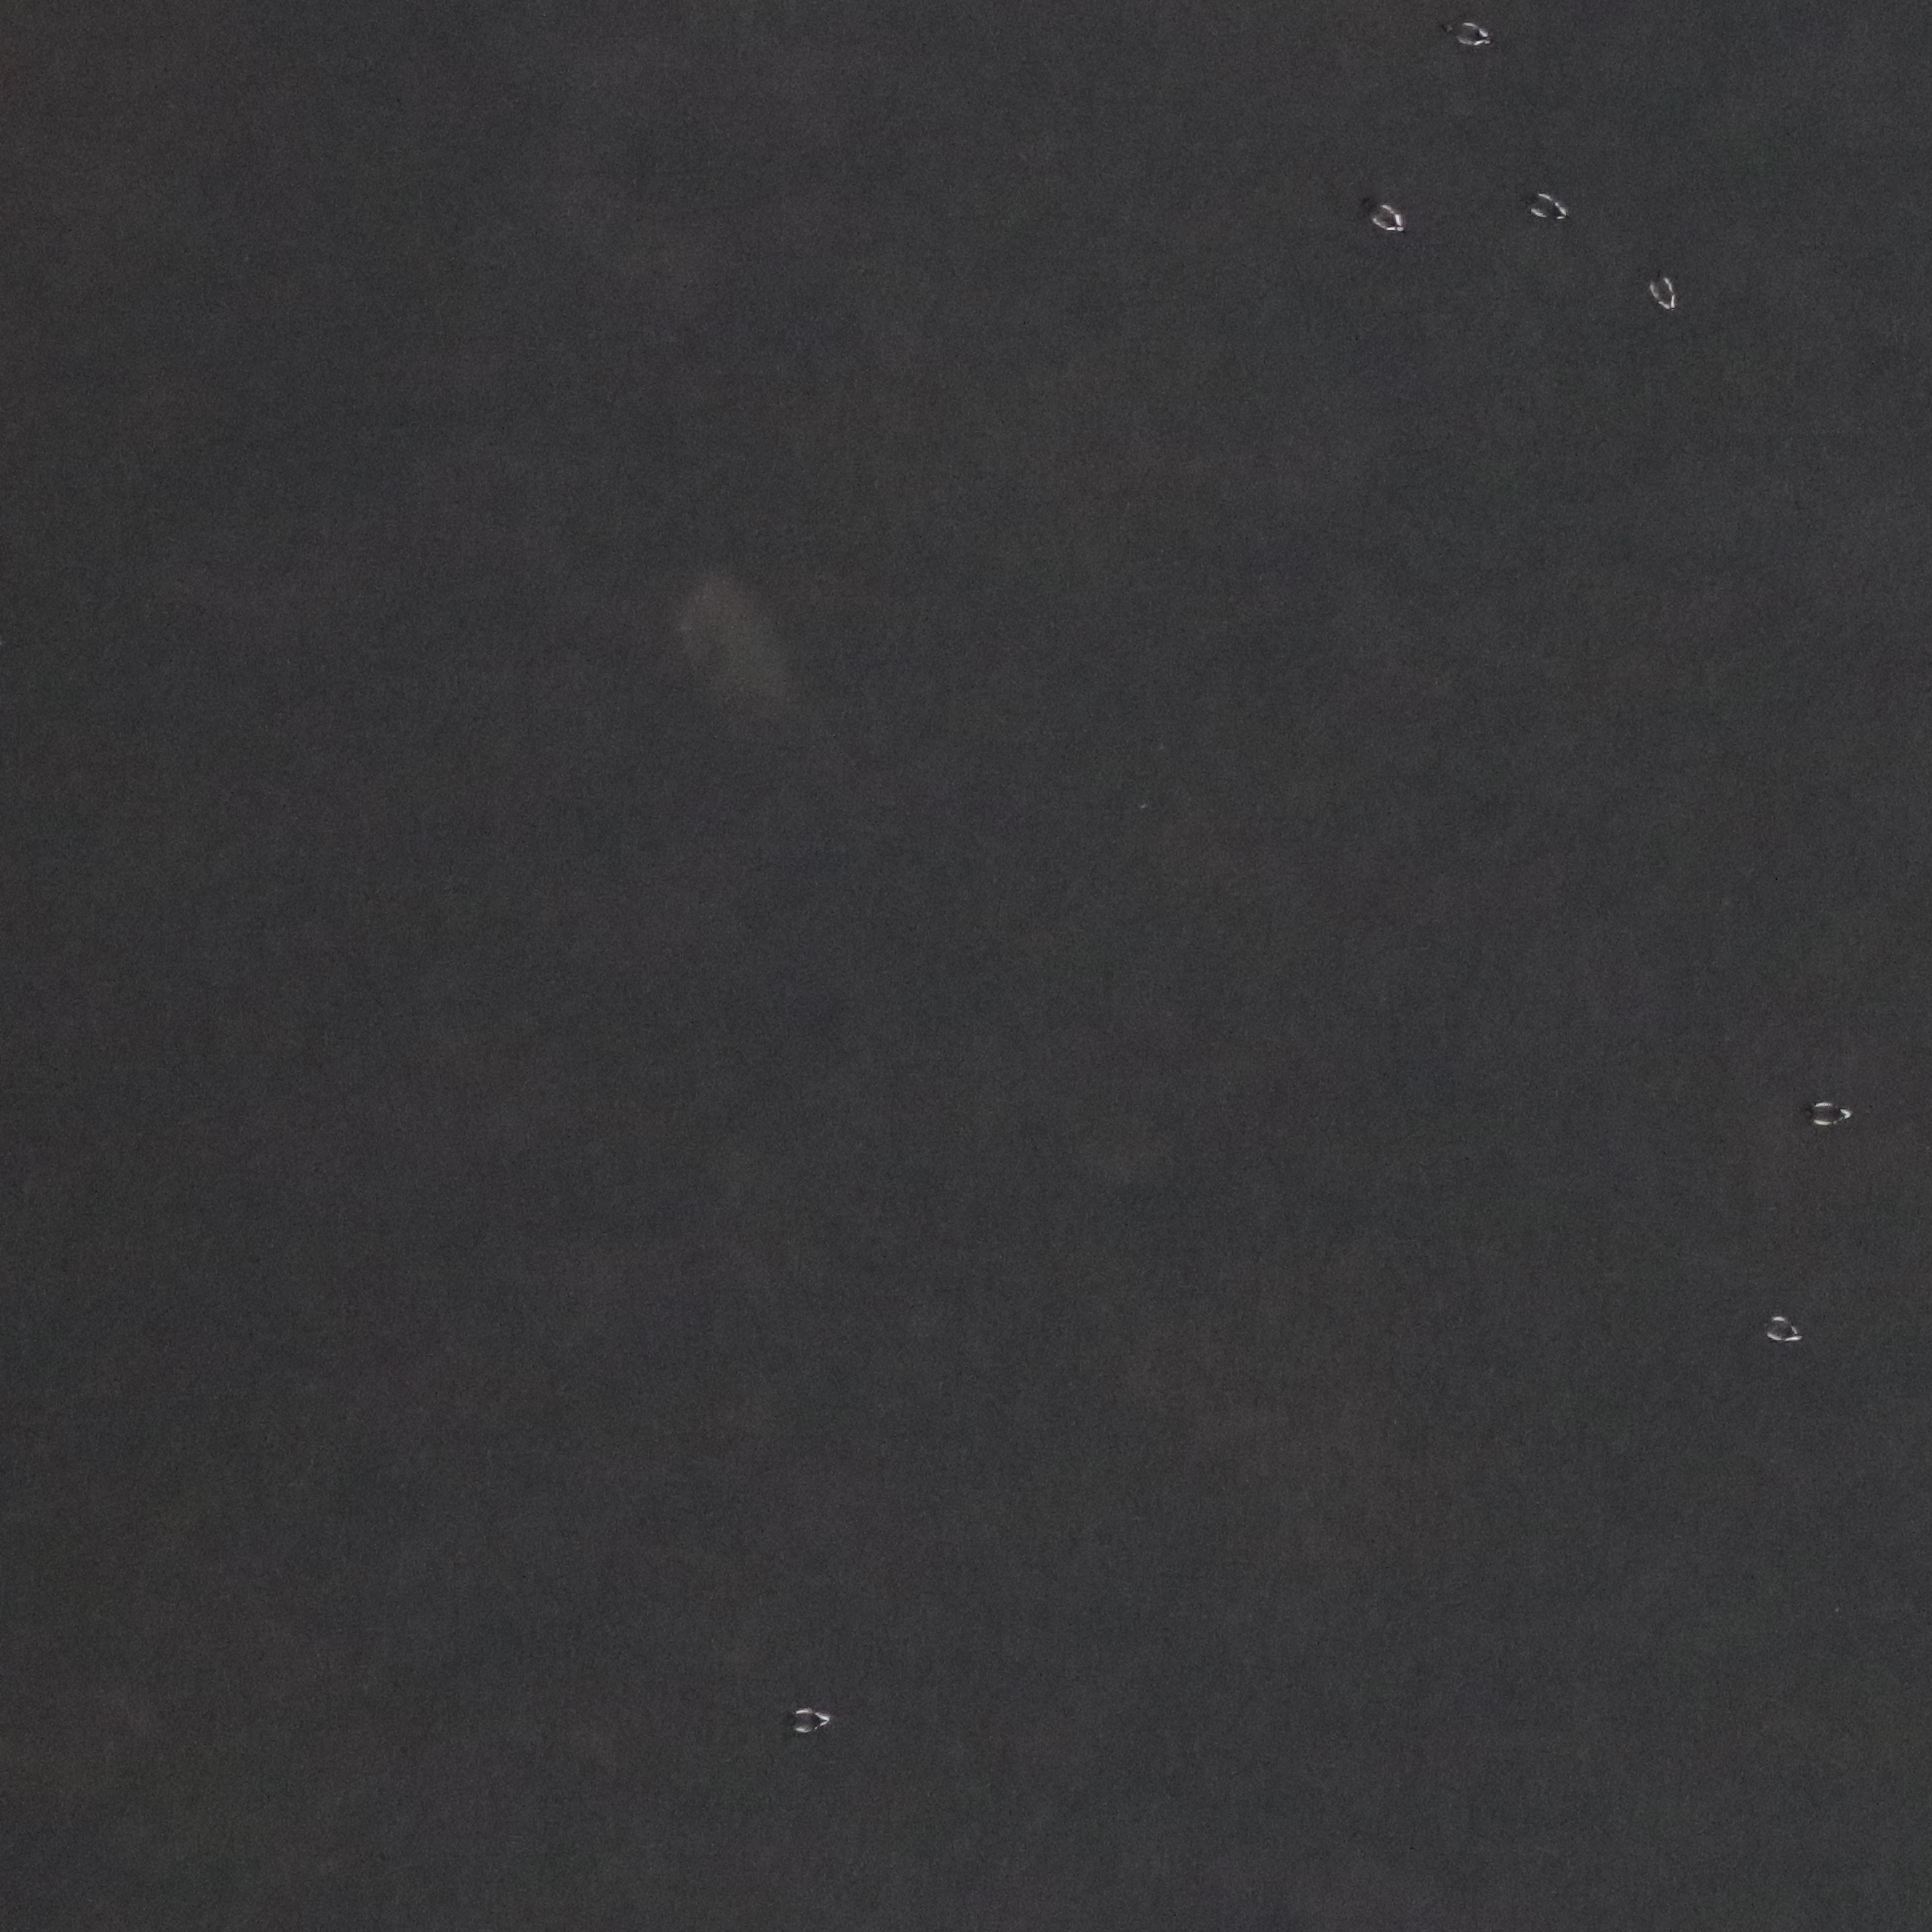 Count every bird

7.